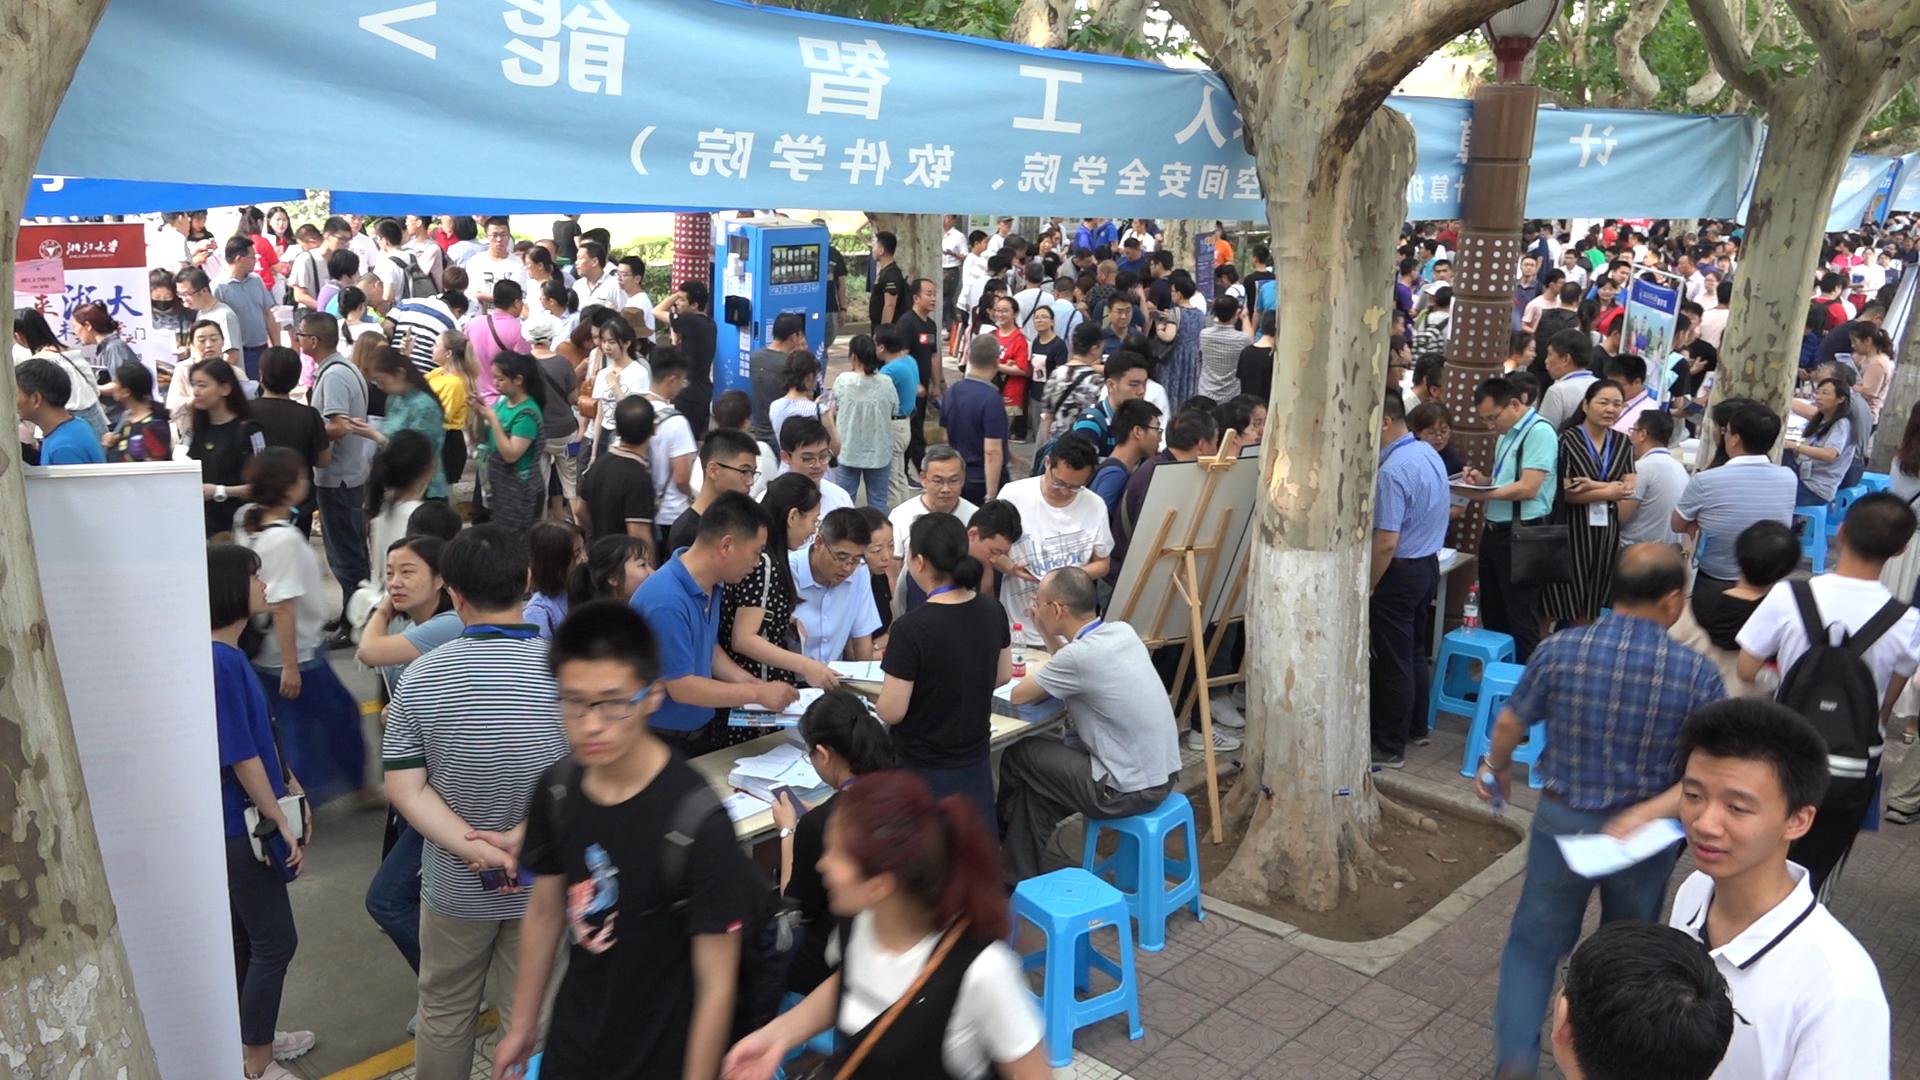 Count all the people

221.